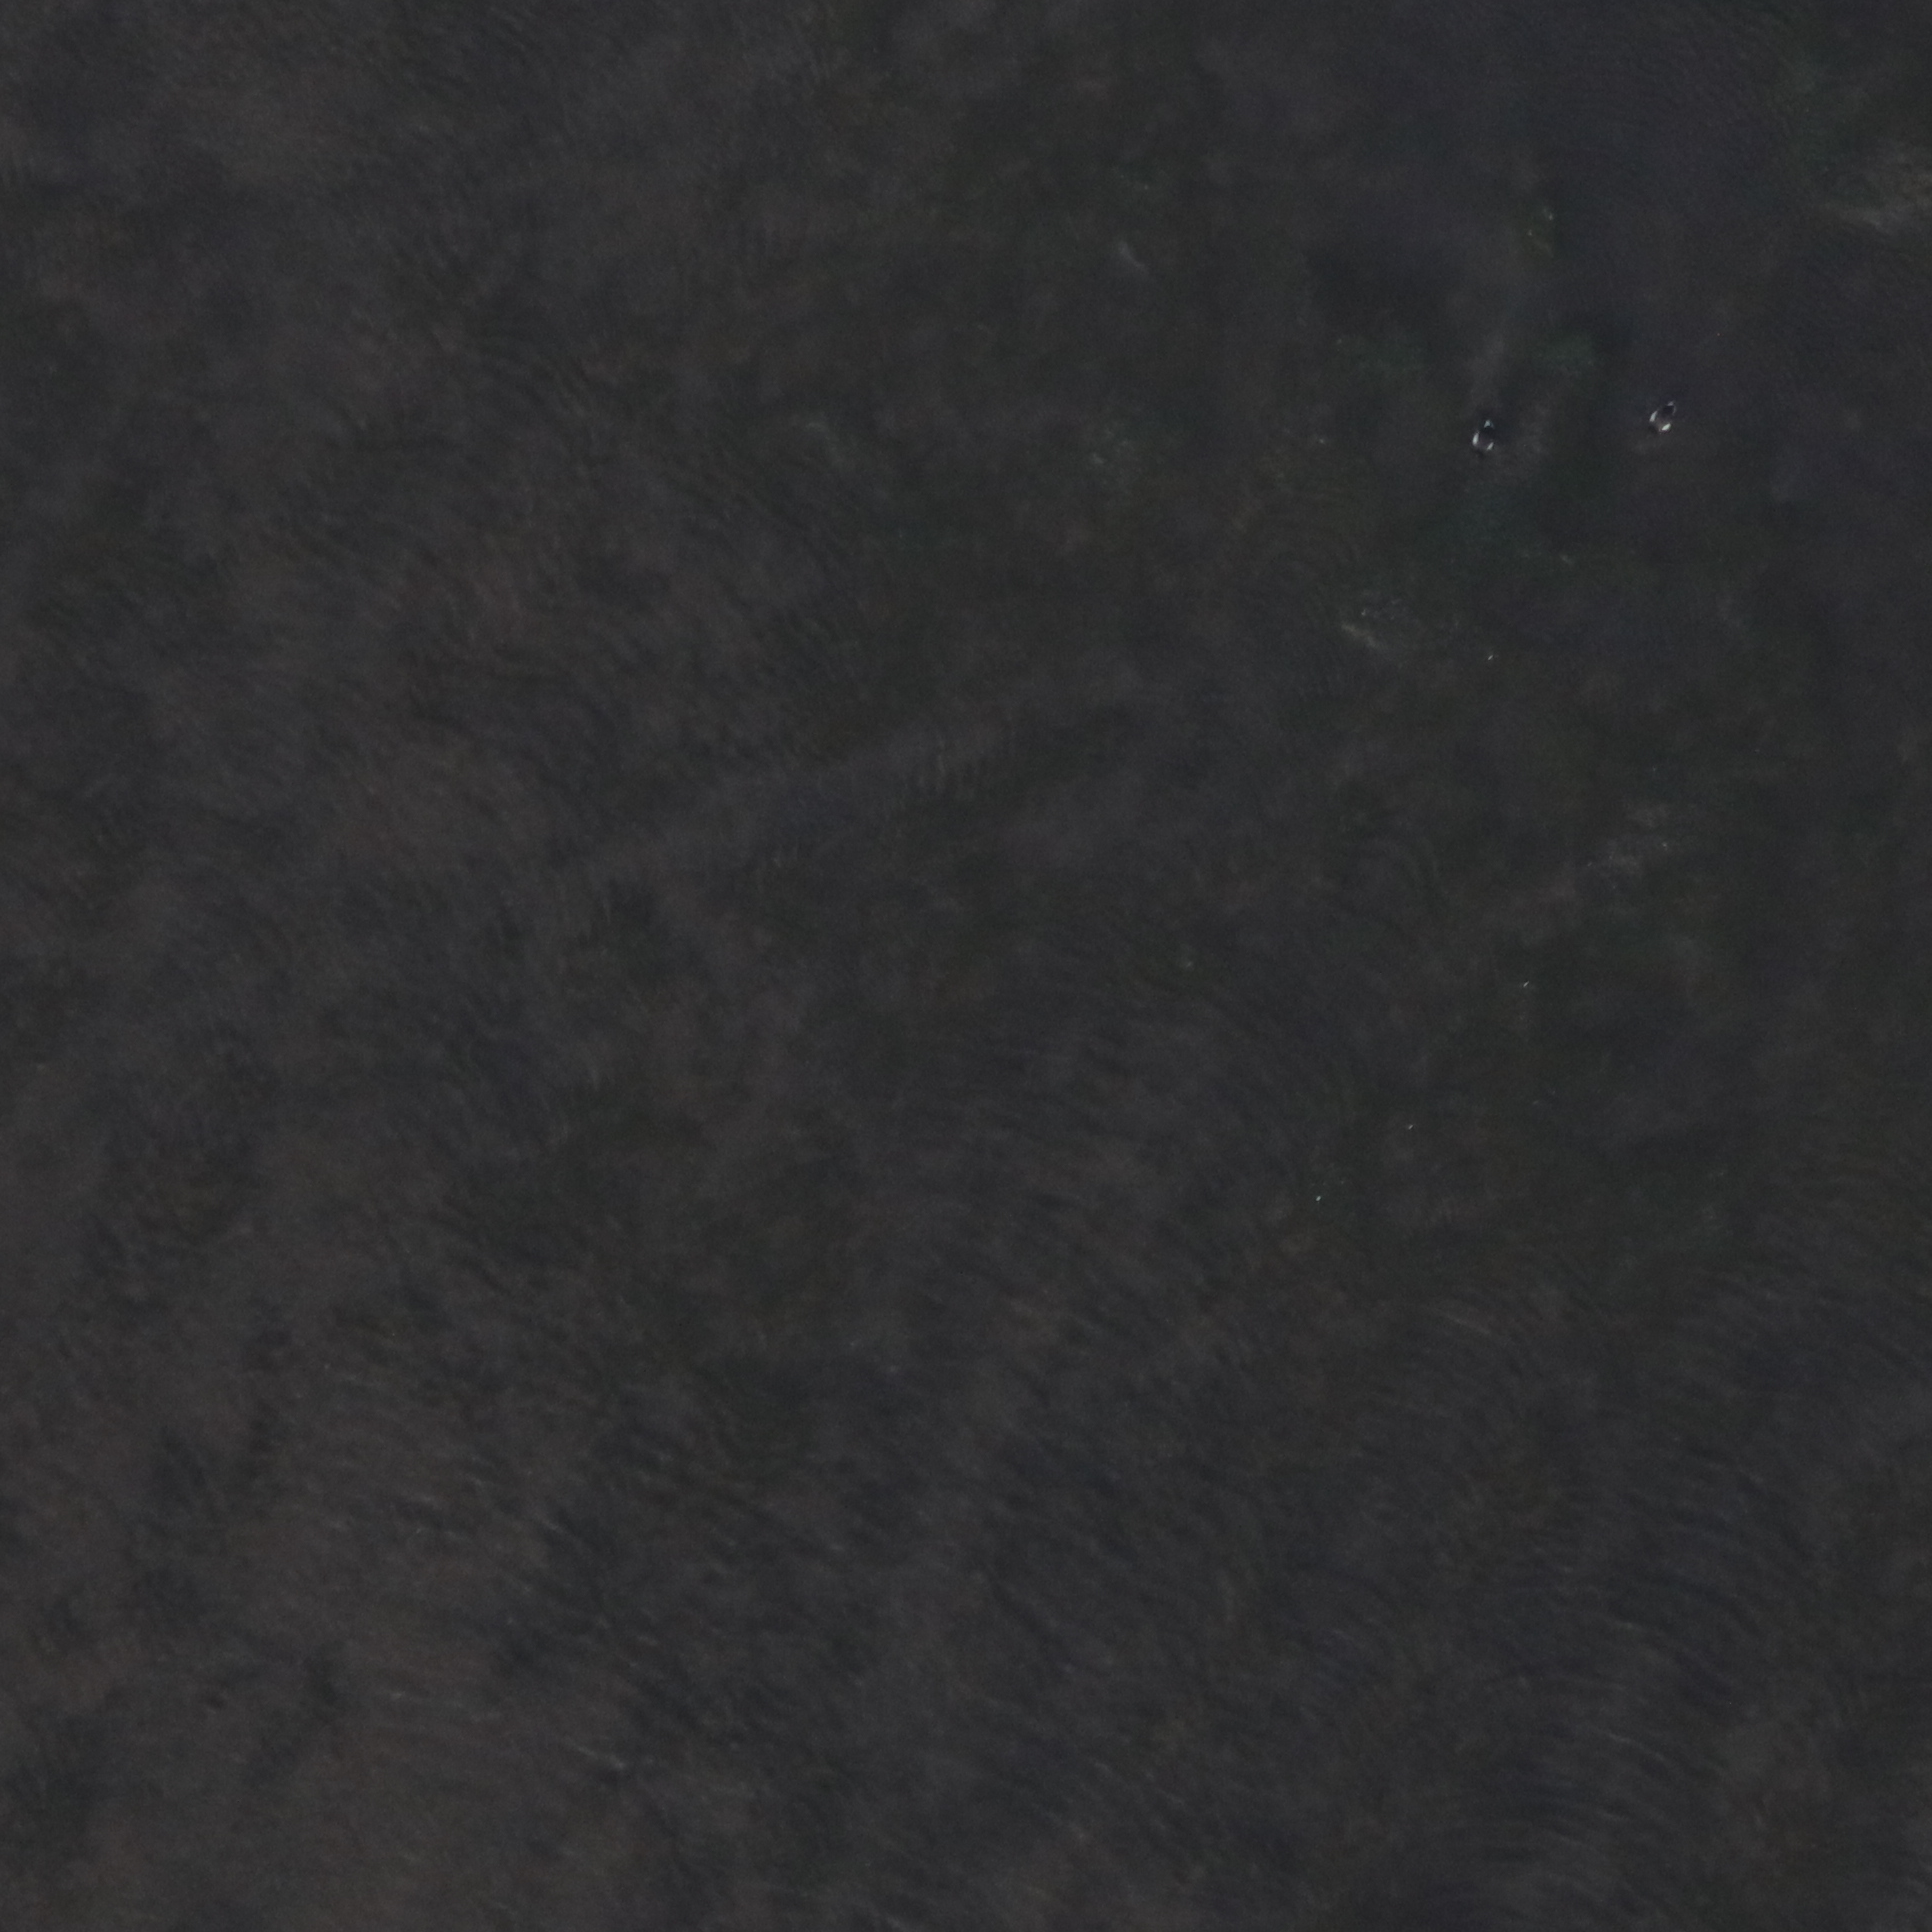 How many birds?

2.